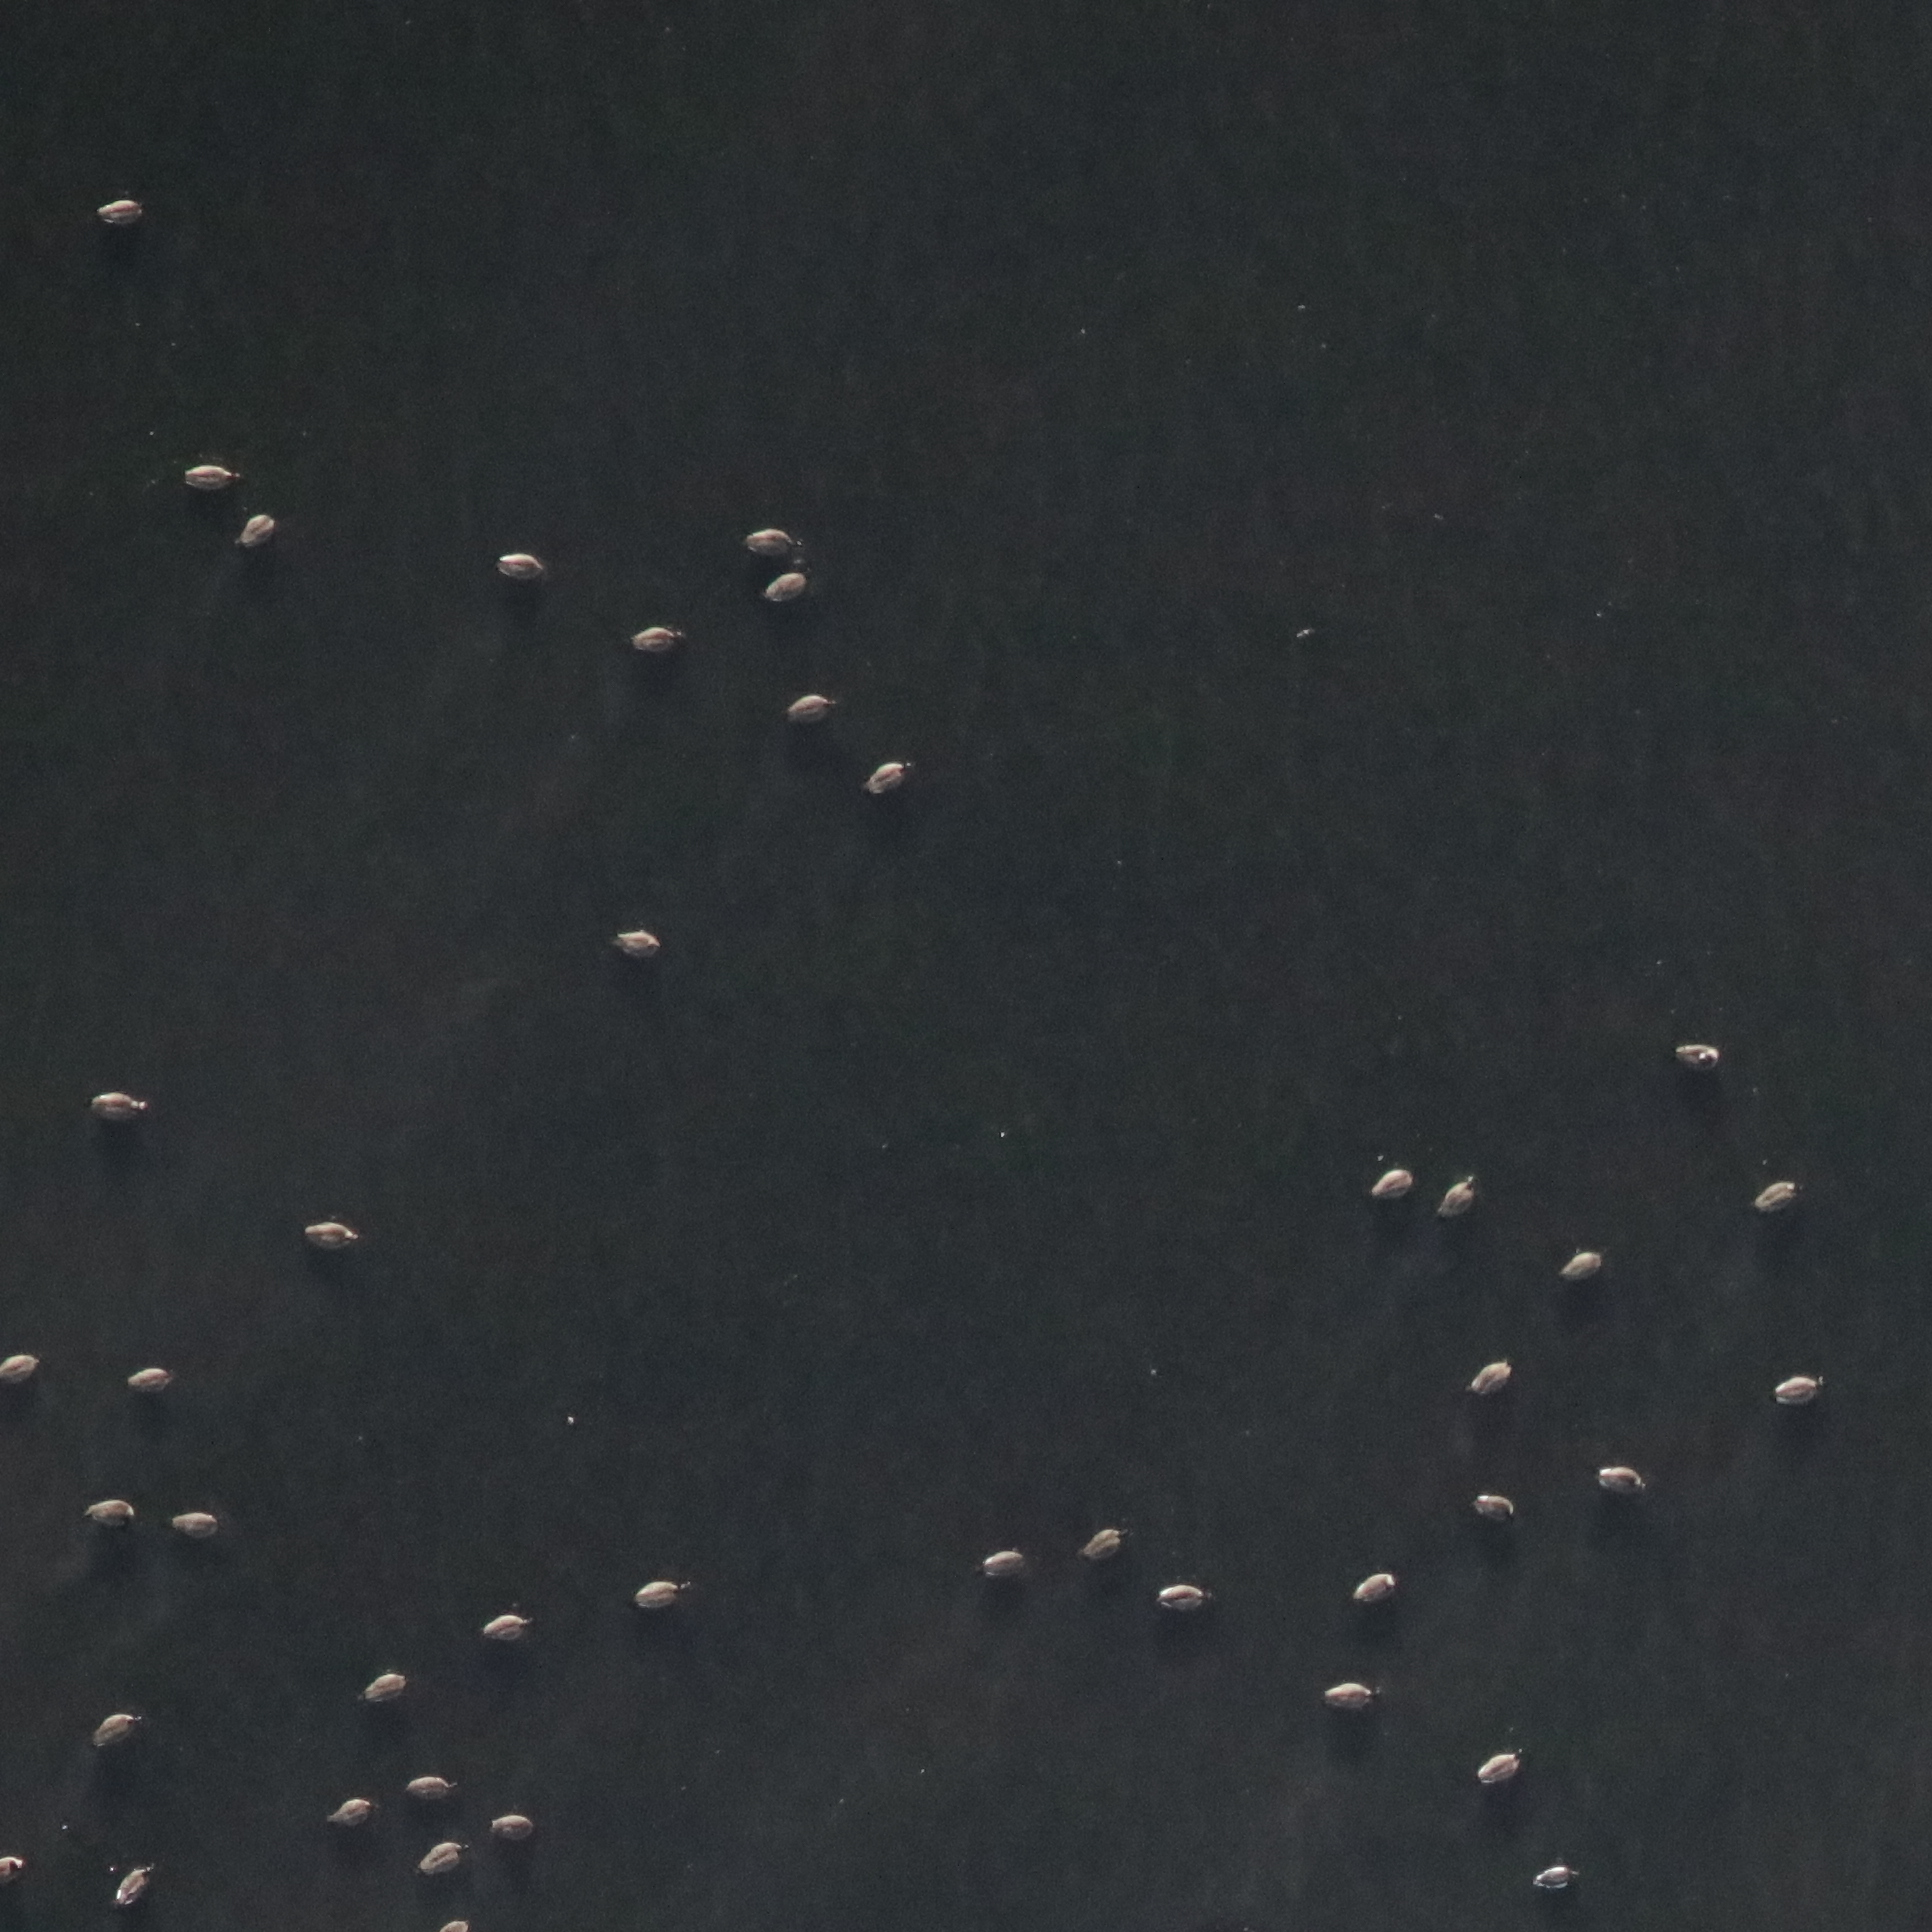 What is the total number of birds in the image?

41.